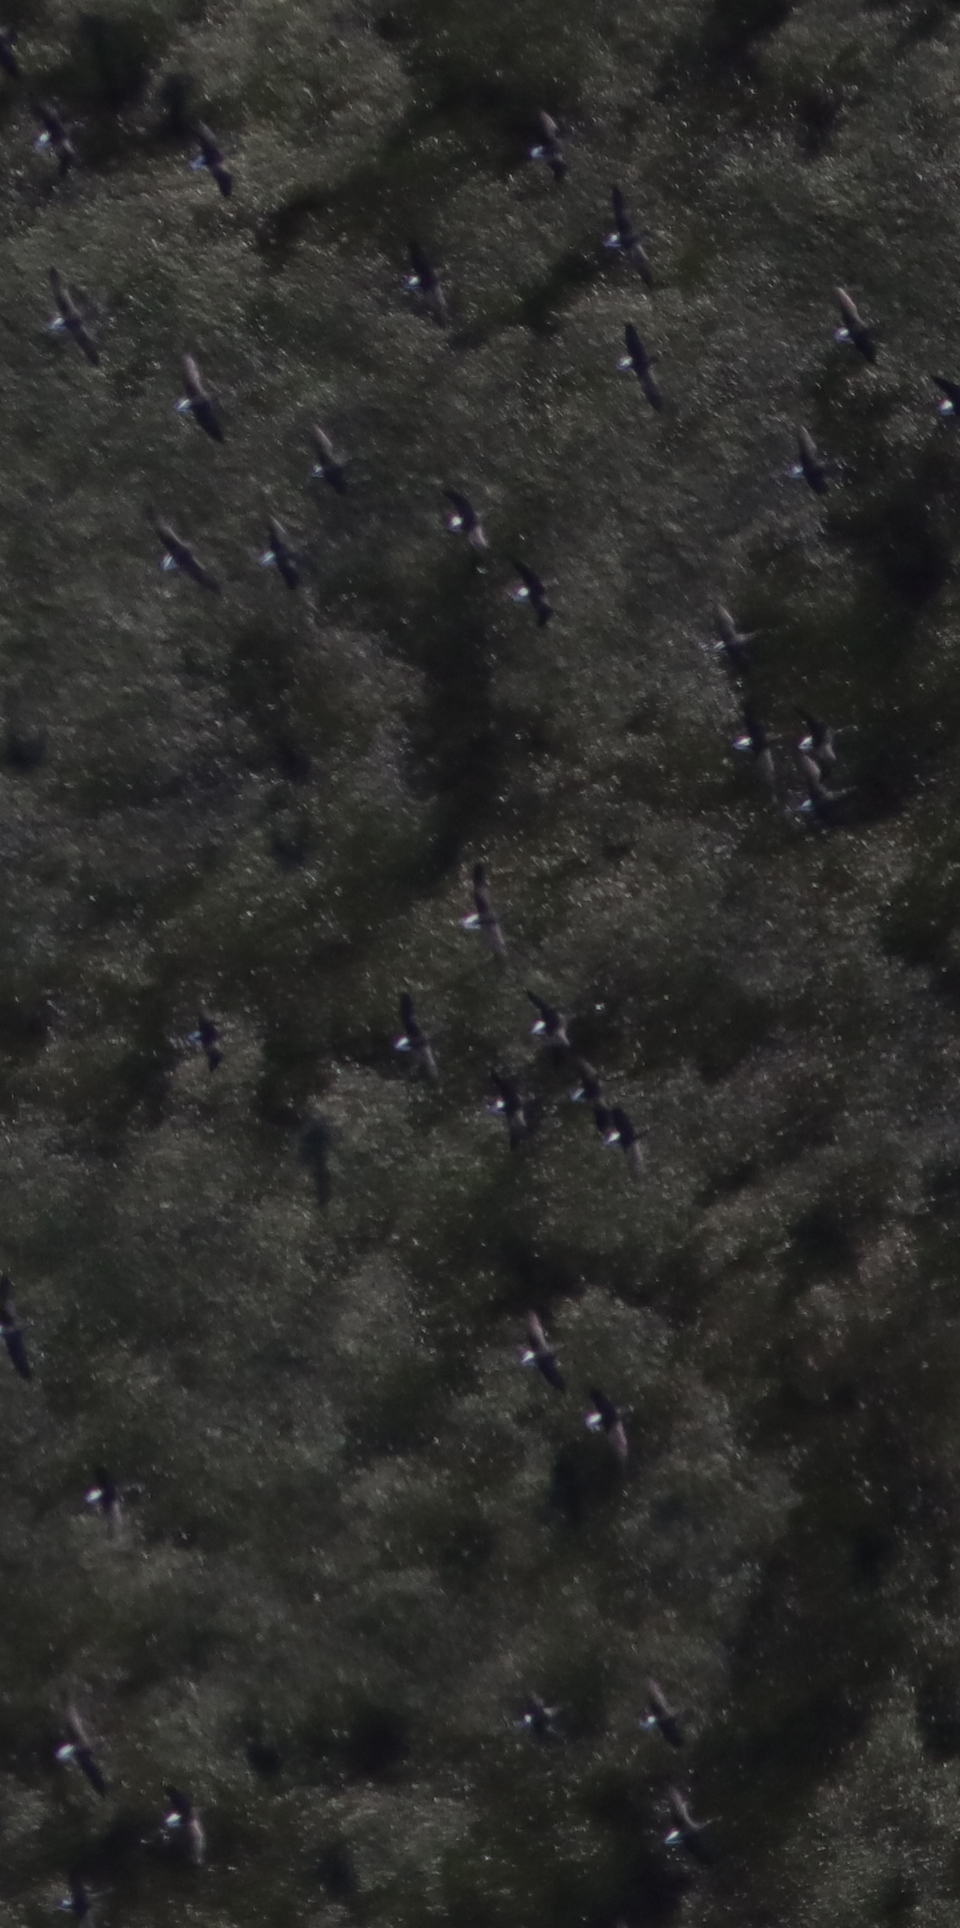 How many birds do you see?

36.